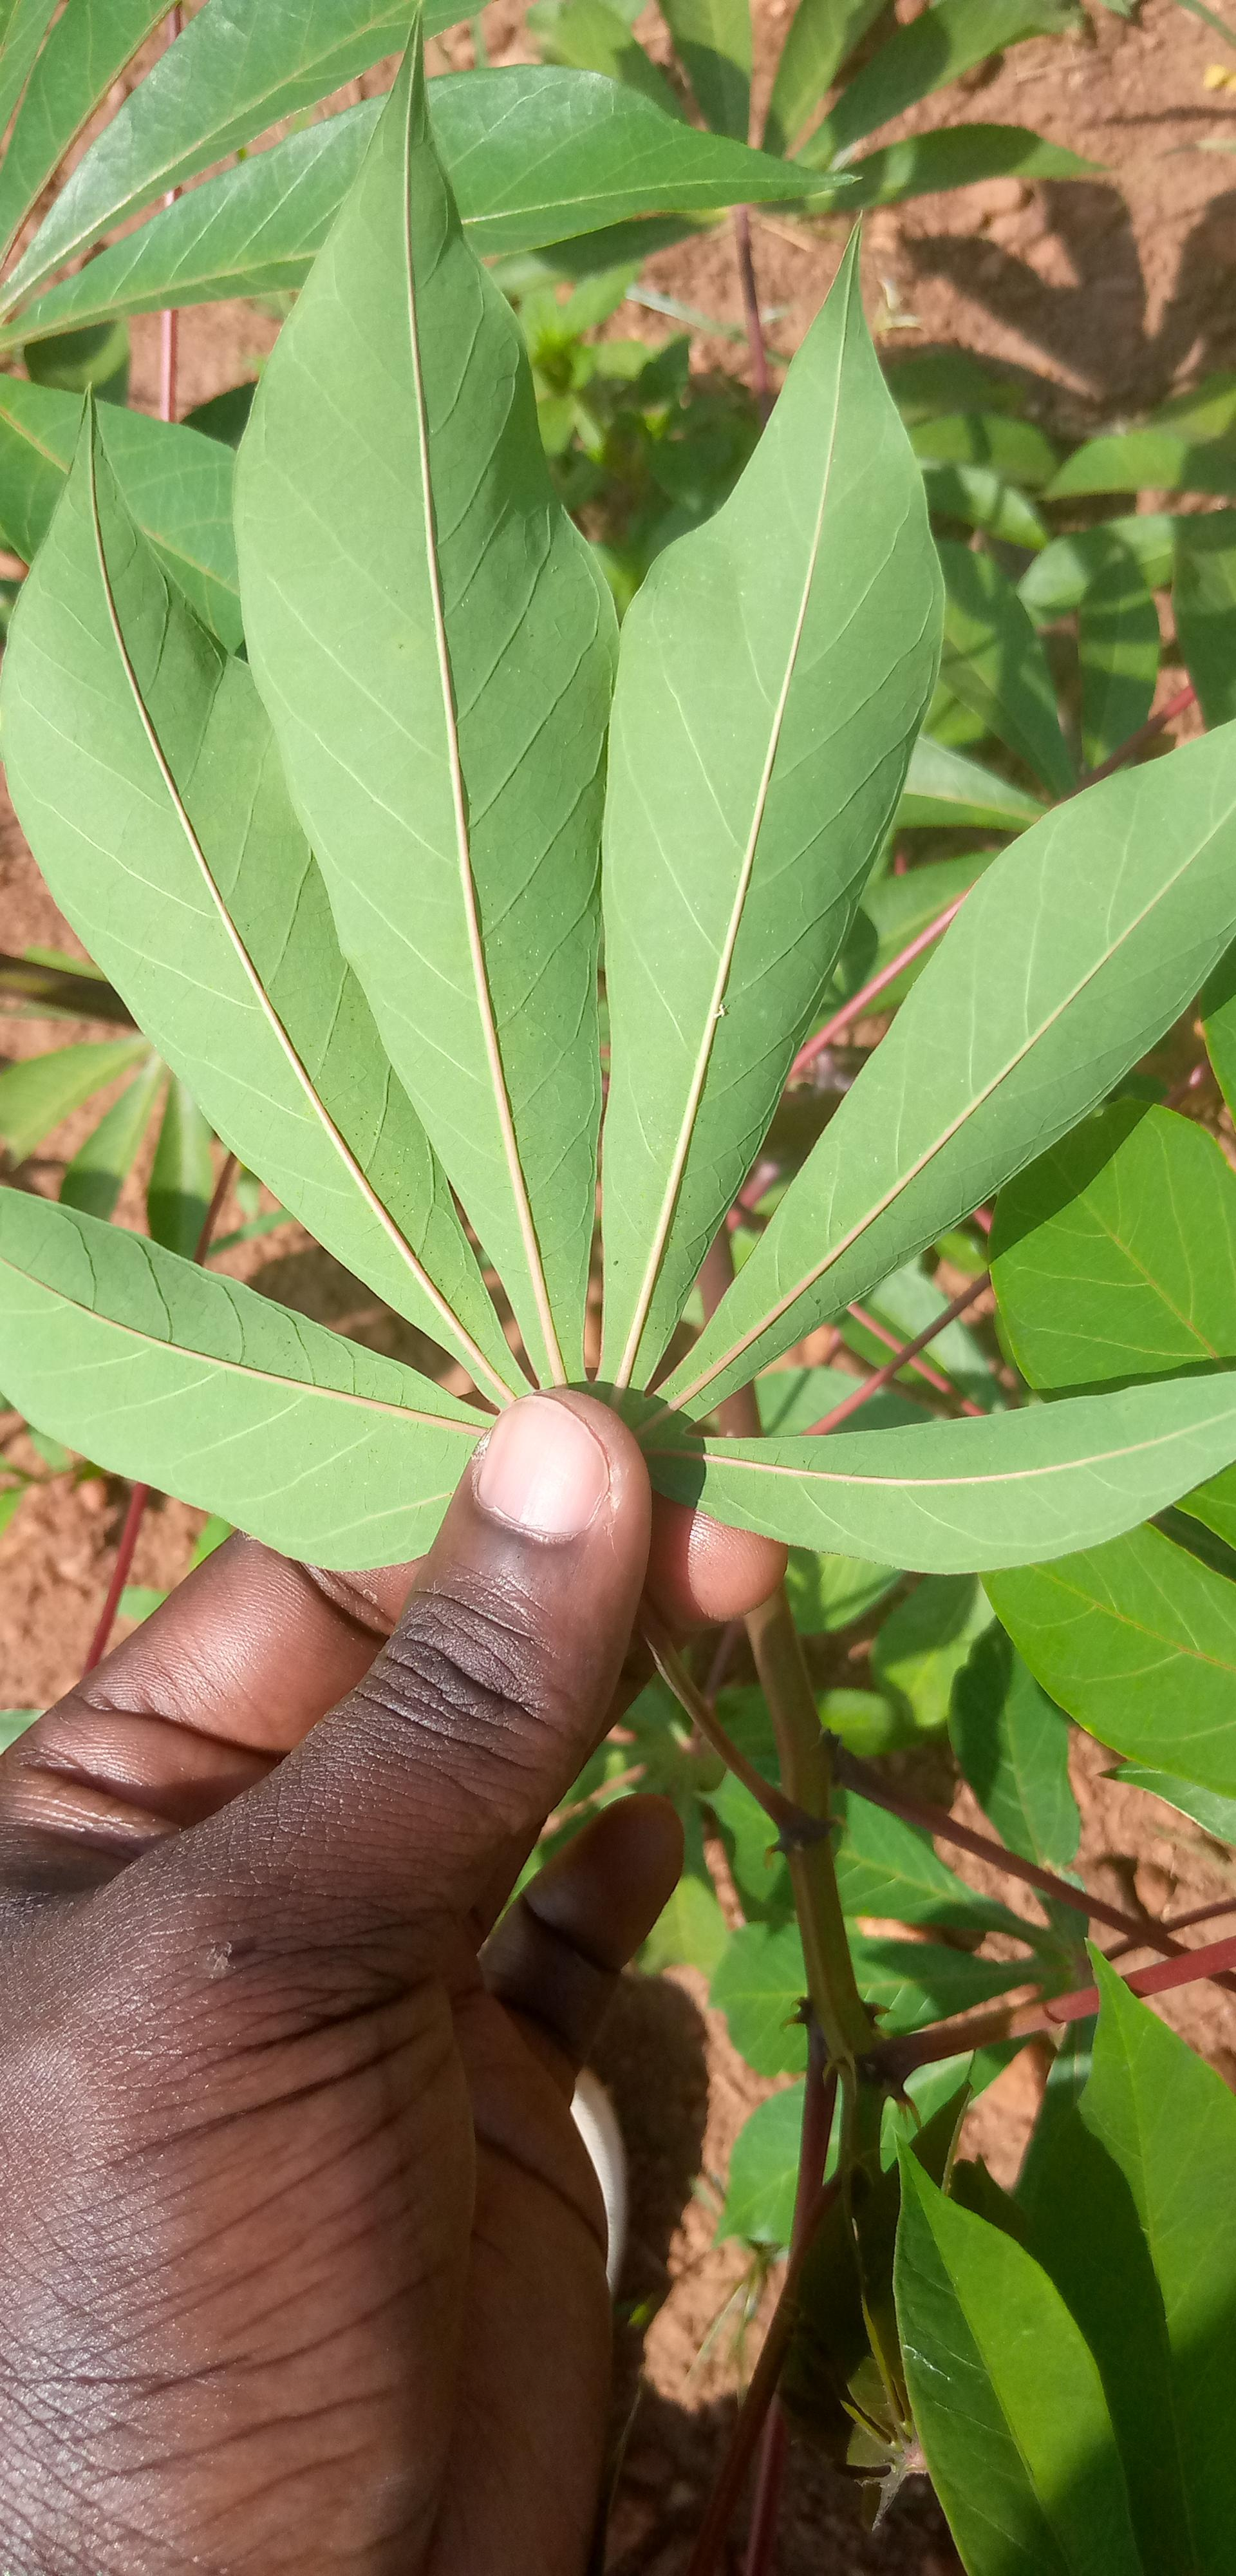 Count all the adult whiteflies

1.